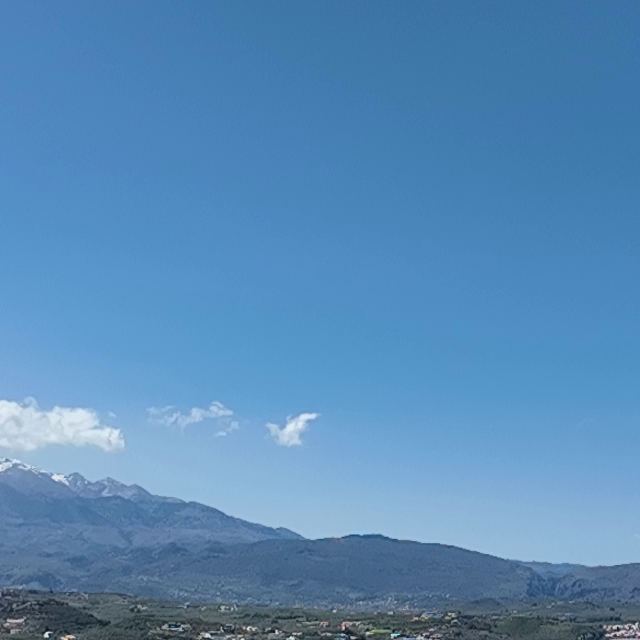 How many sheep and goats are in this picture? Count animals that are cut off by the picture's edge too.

0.